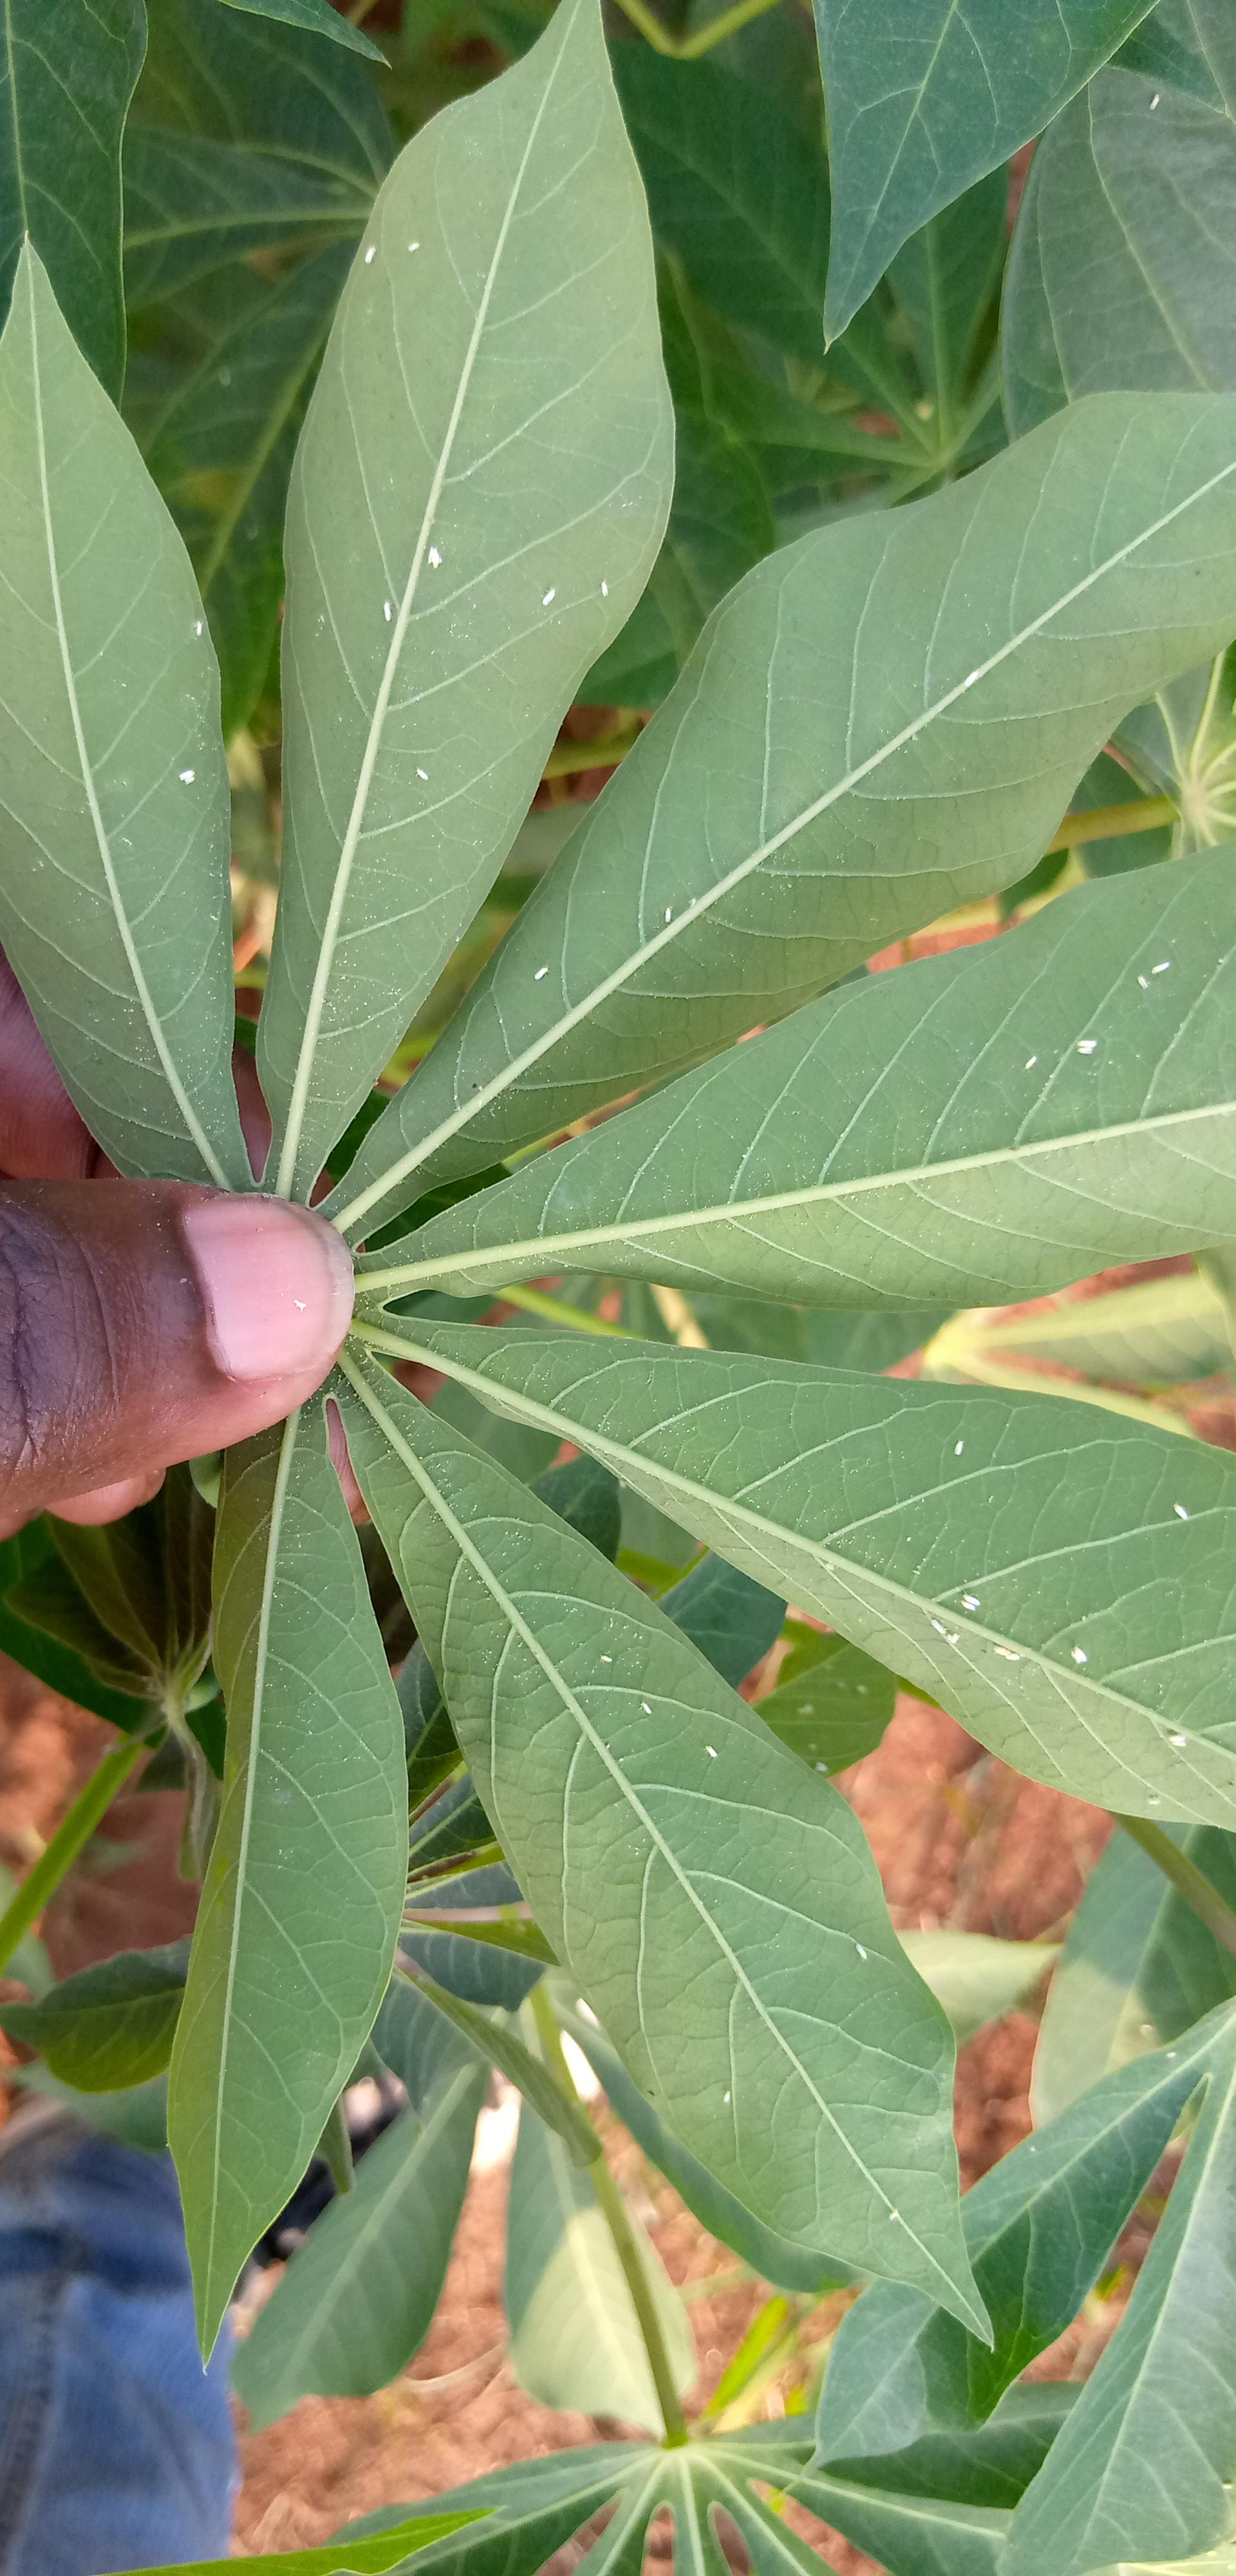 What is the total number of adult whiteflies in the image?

34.